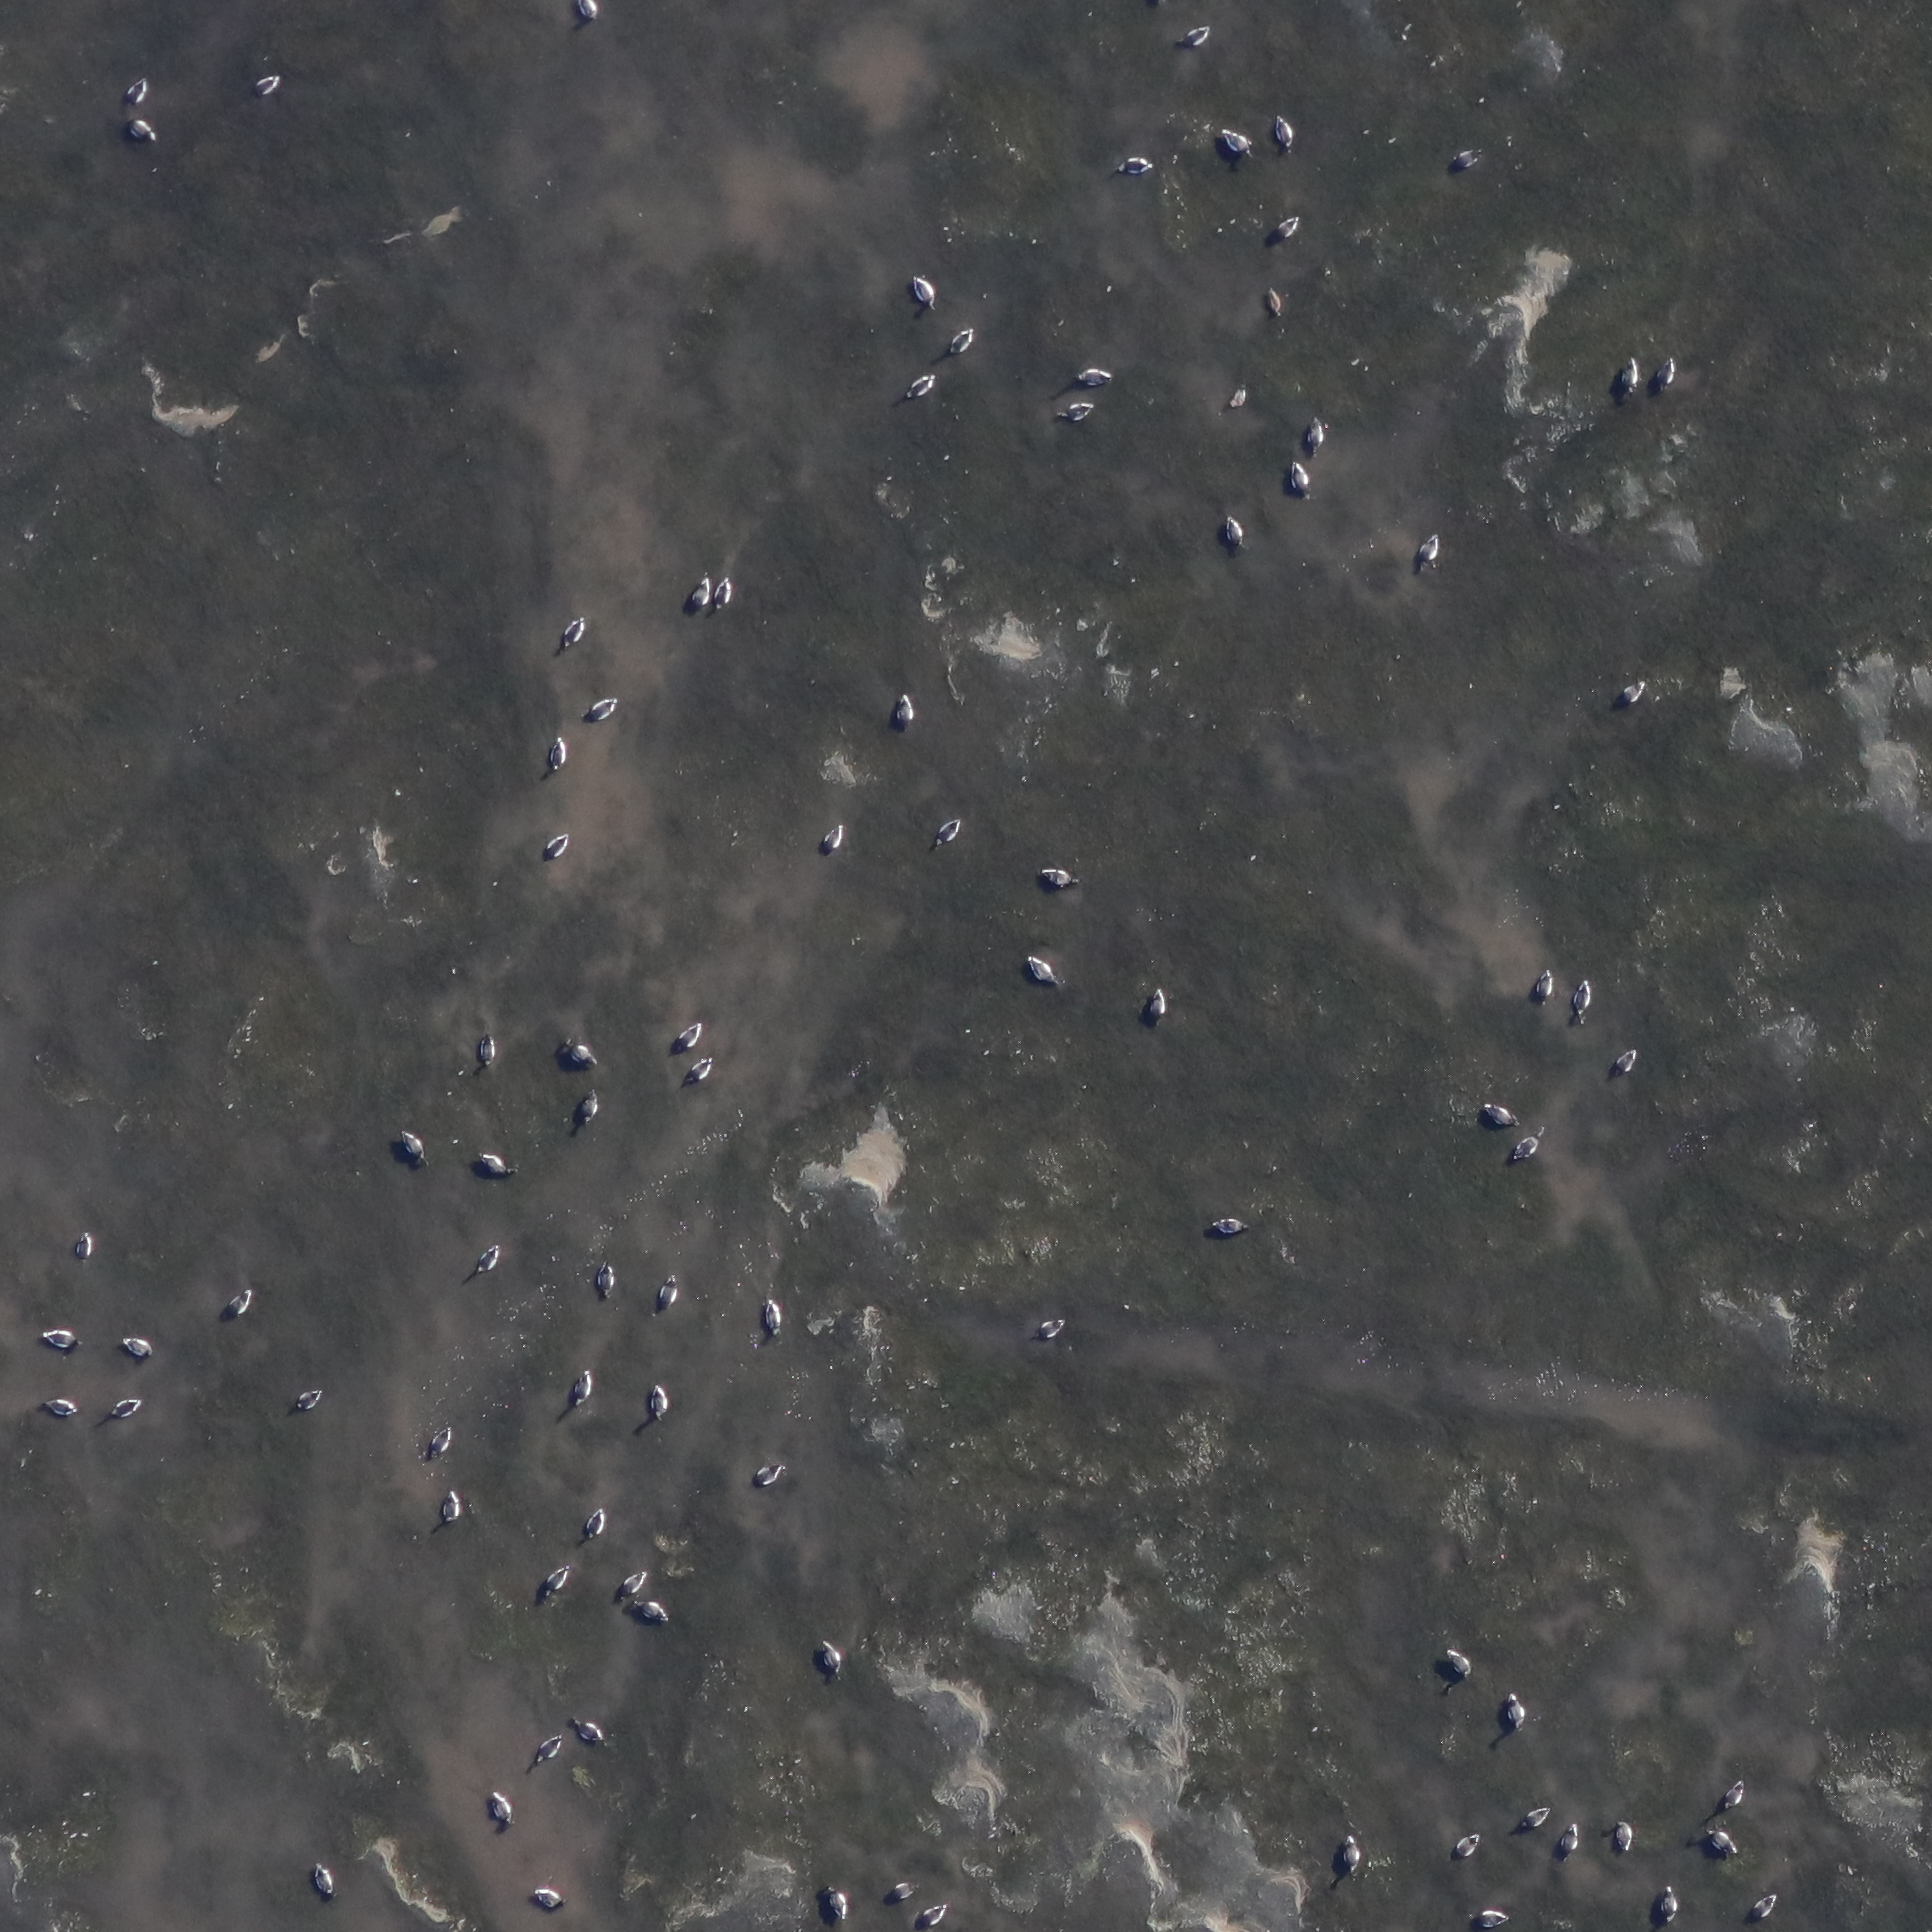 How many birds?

91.